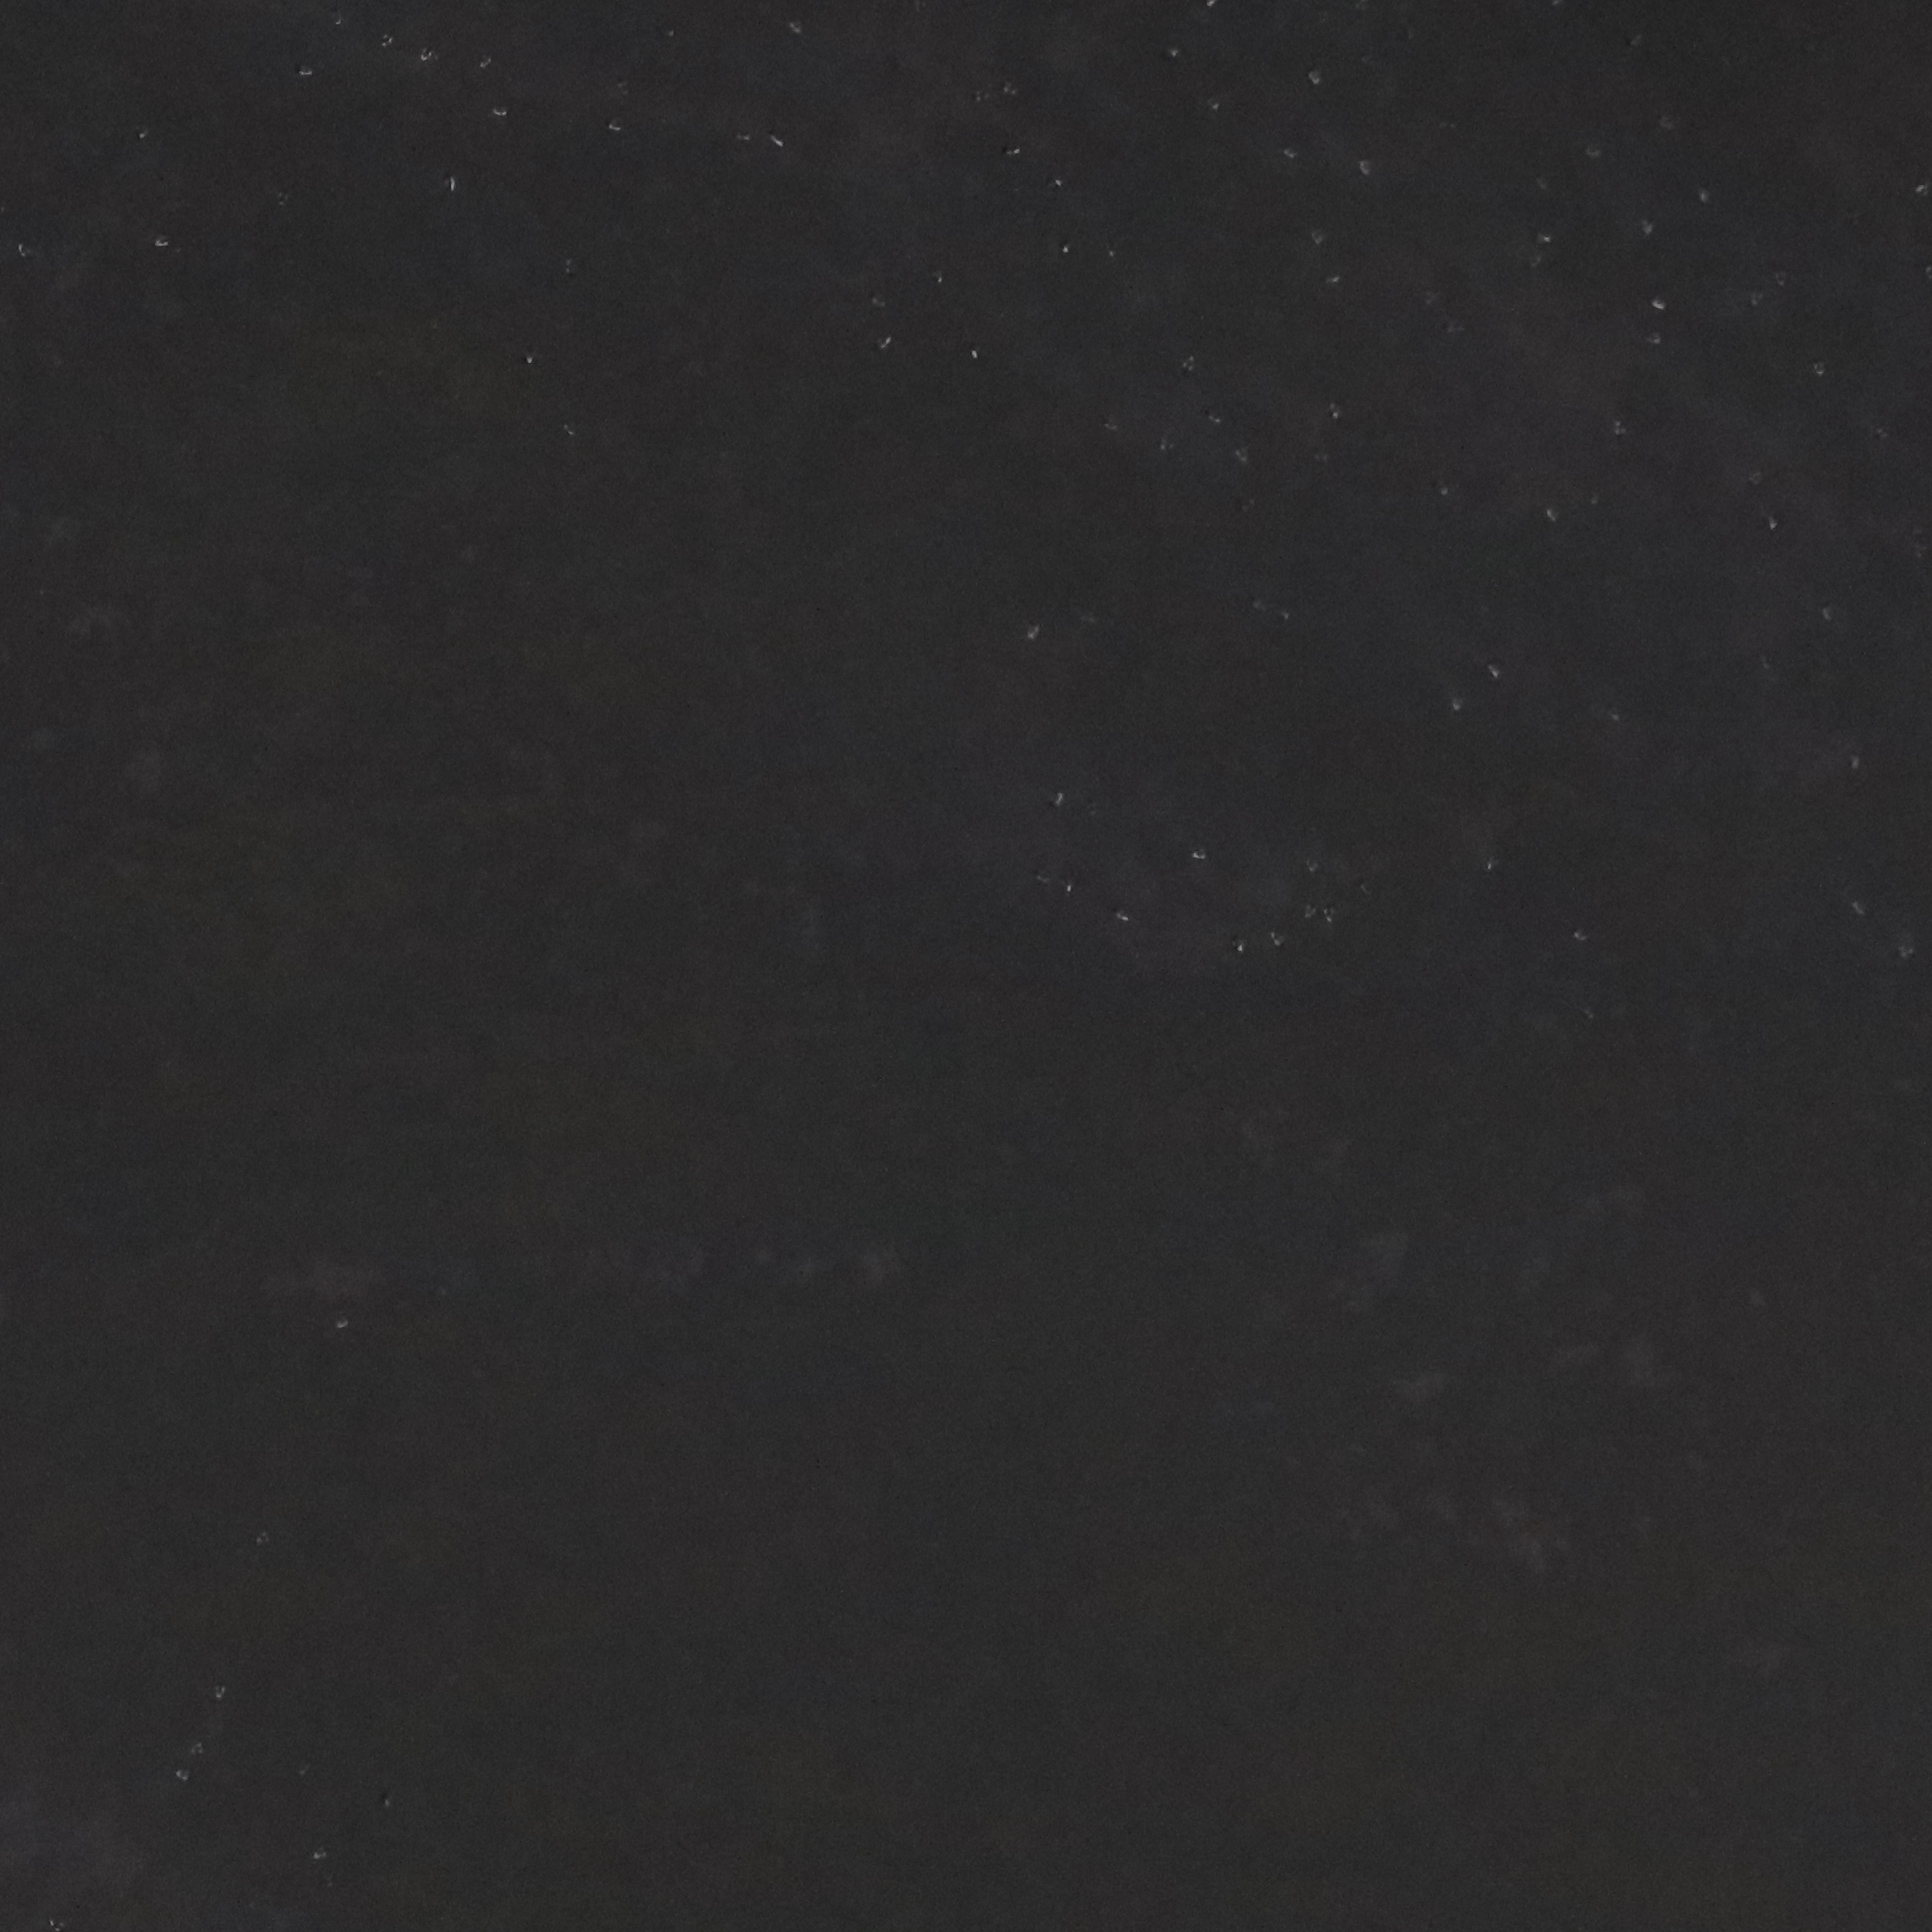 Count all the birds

107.